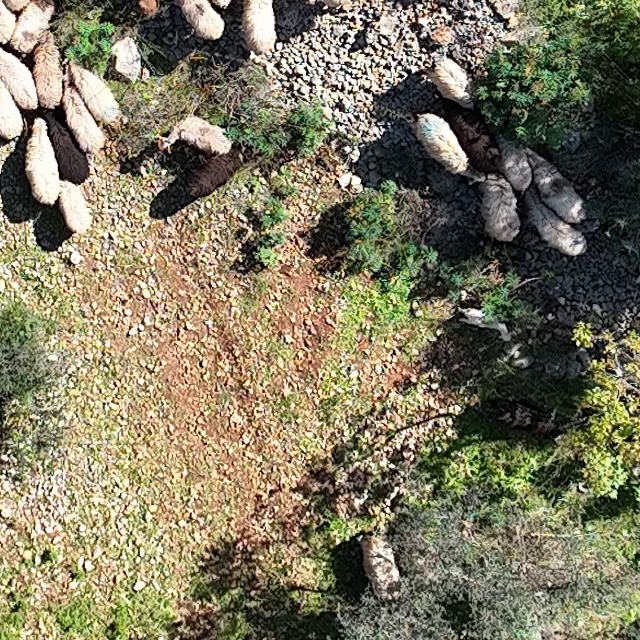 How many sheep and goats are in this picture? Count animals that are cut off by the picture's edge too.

27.